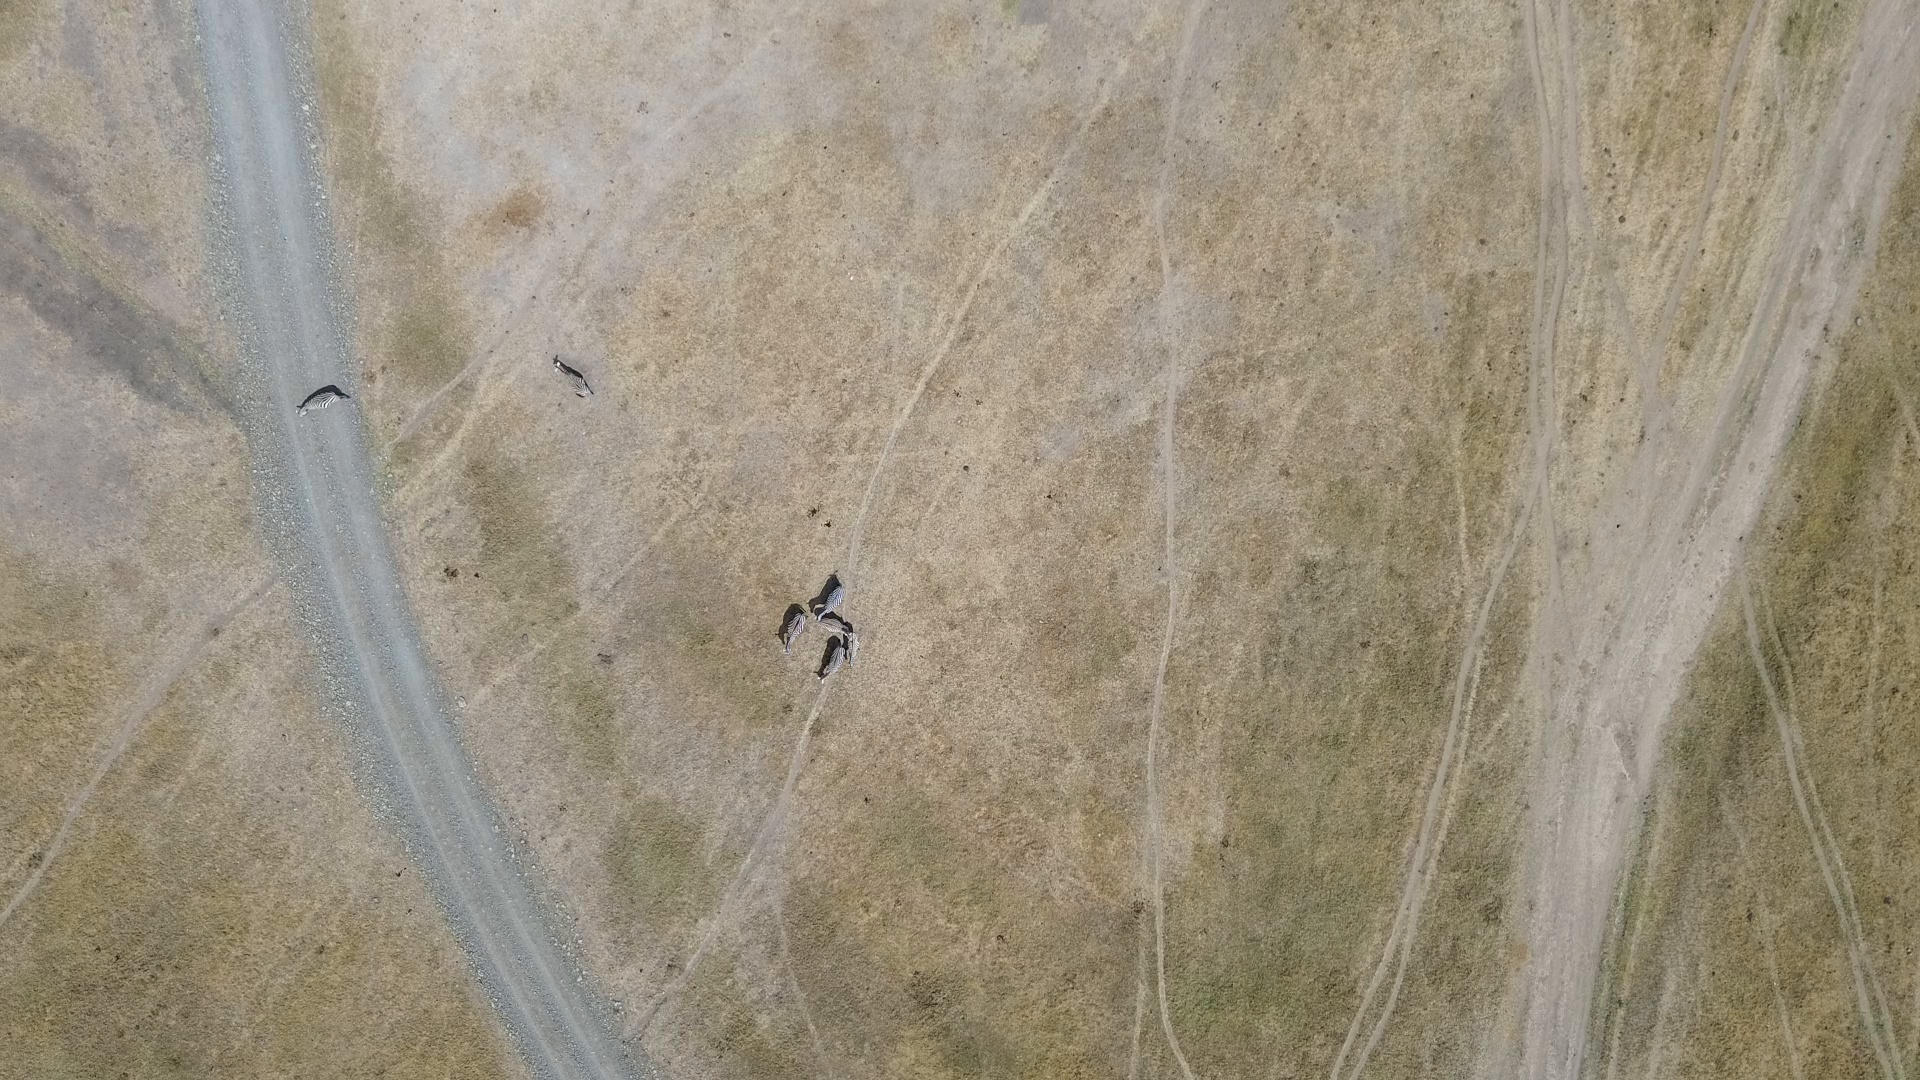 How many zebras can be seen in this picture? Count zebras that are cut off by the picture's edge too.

7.